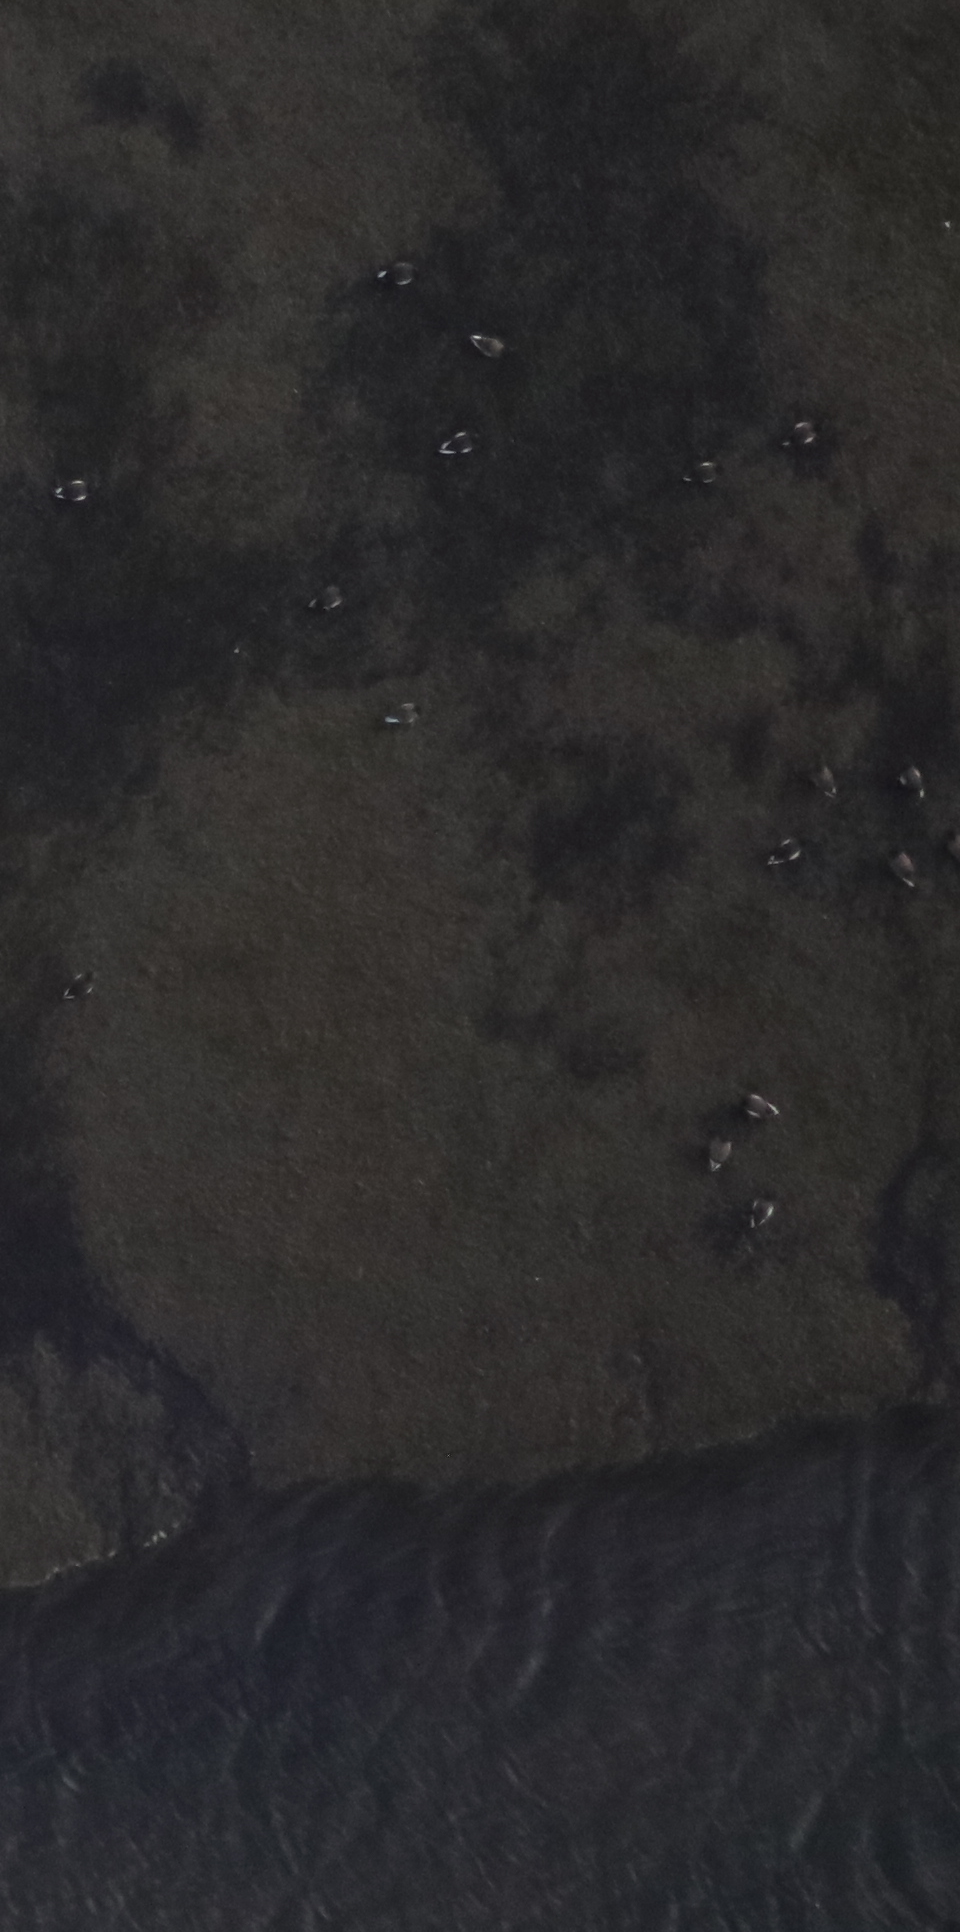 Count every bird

16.